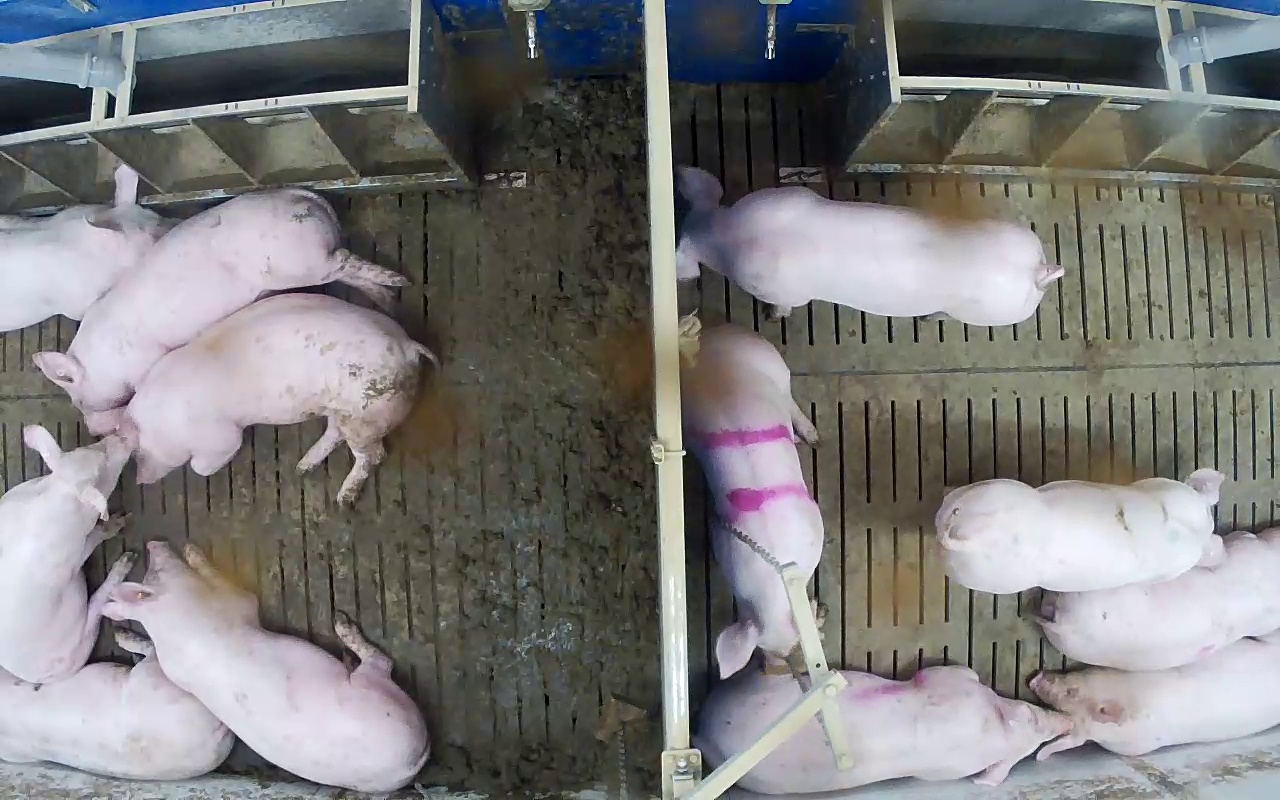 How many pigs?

12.